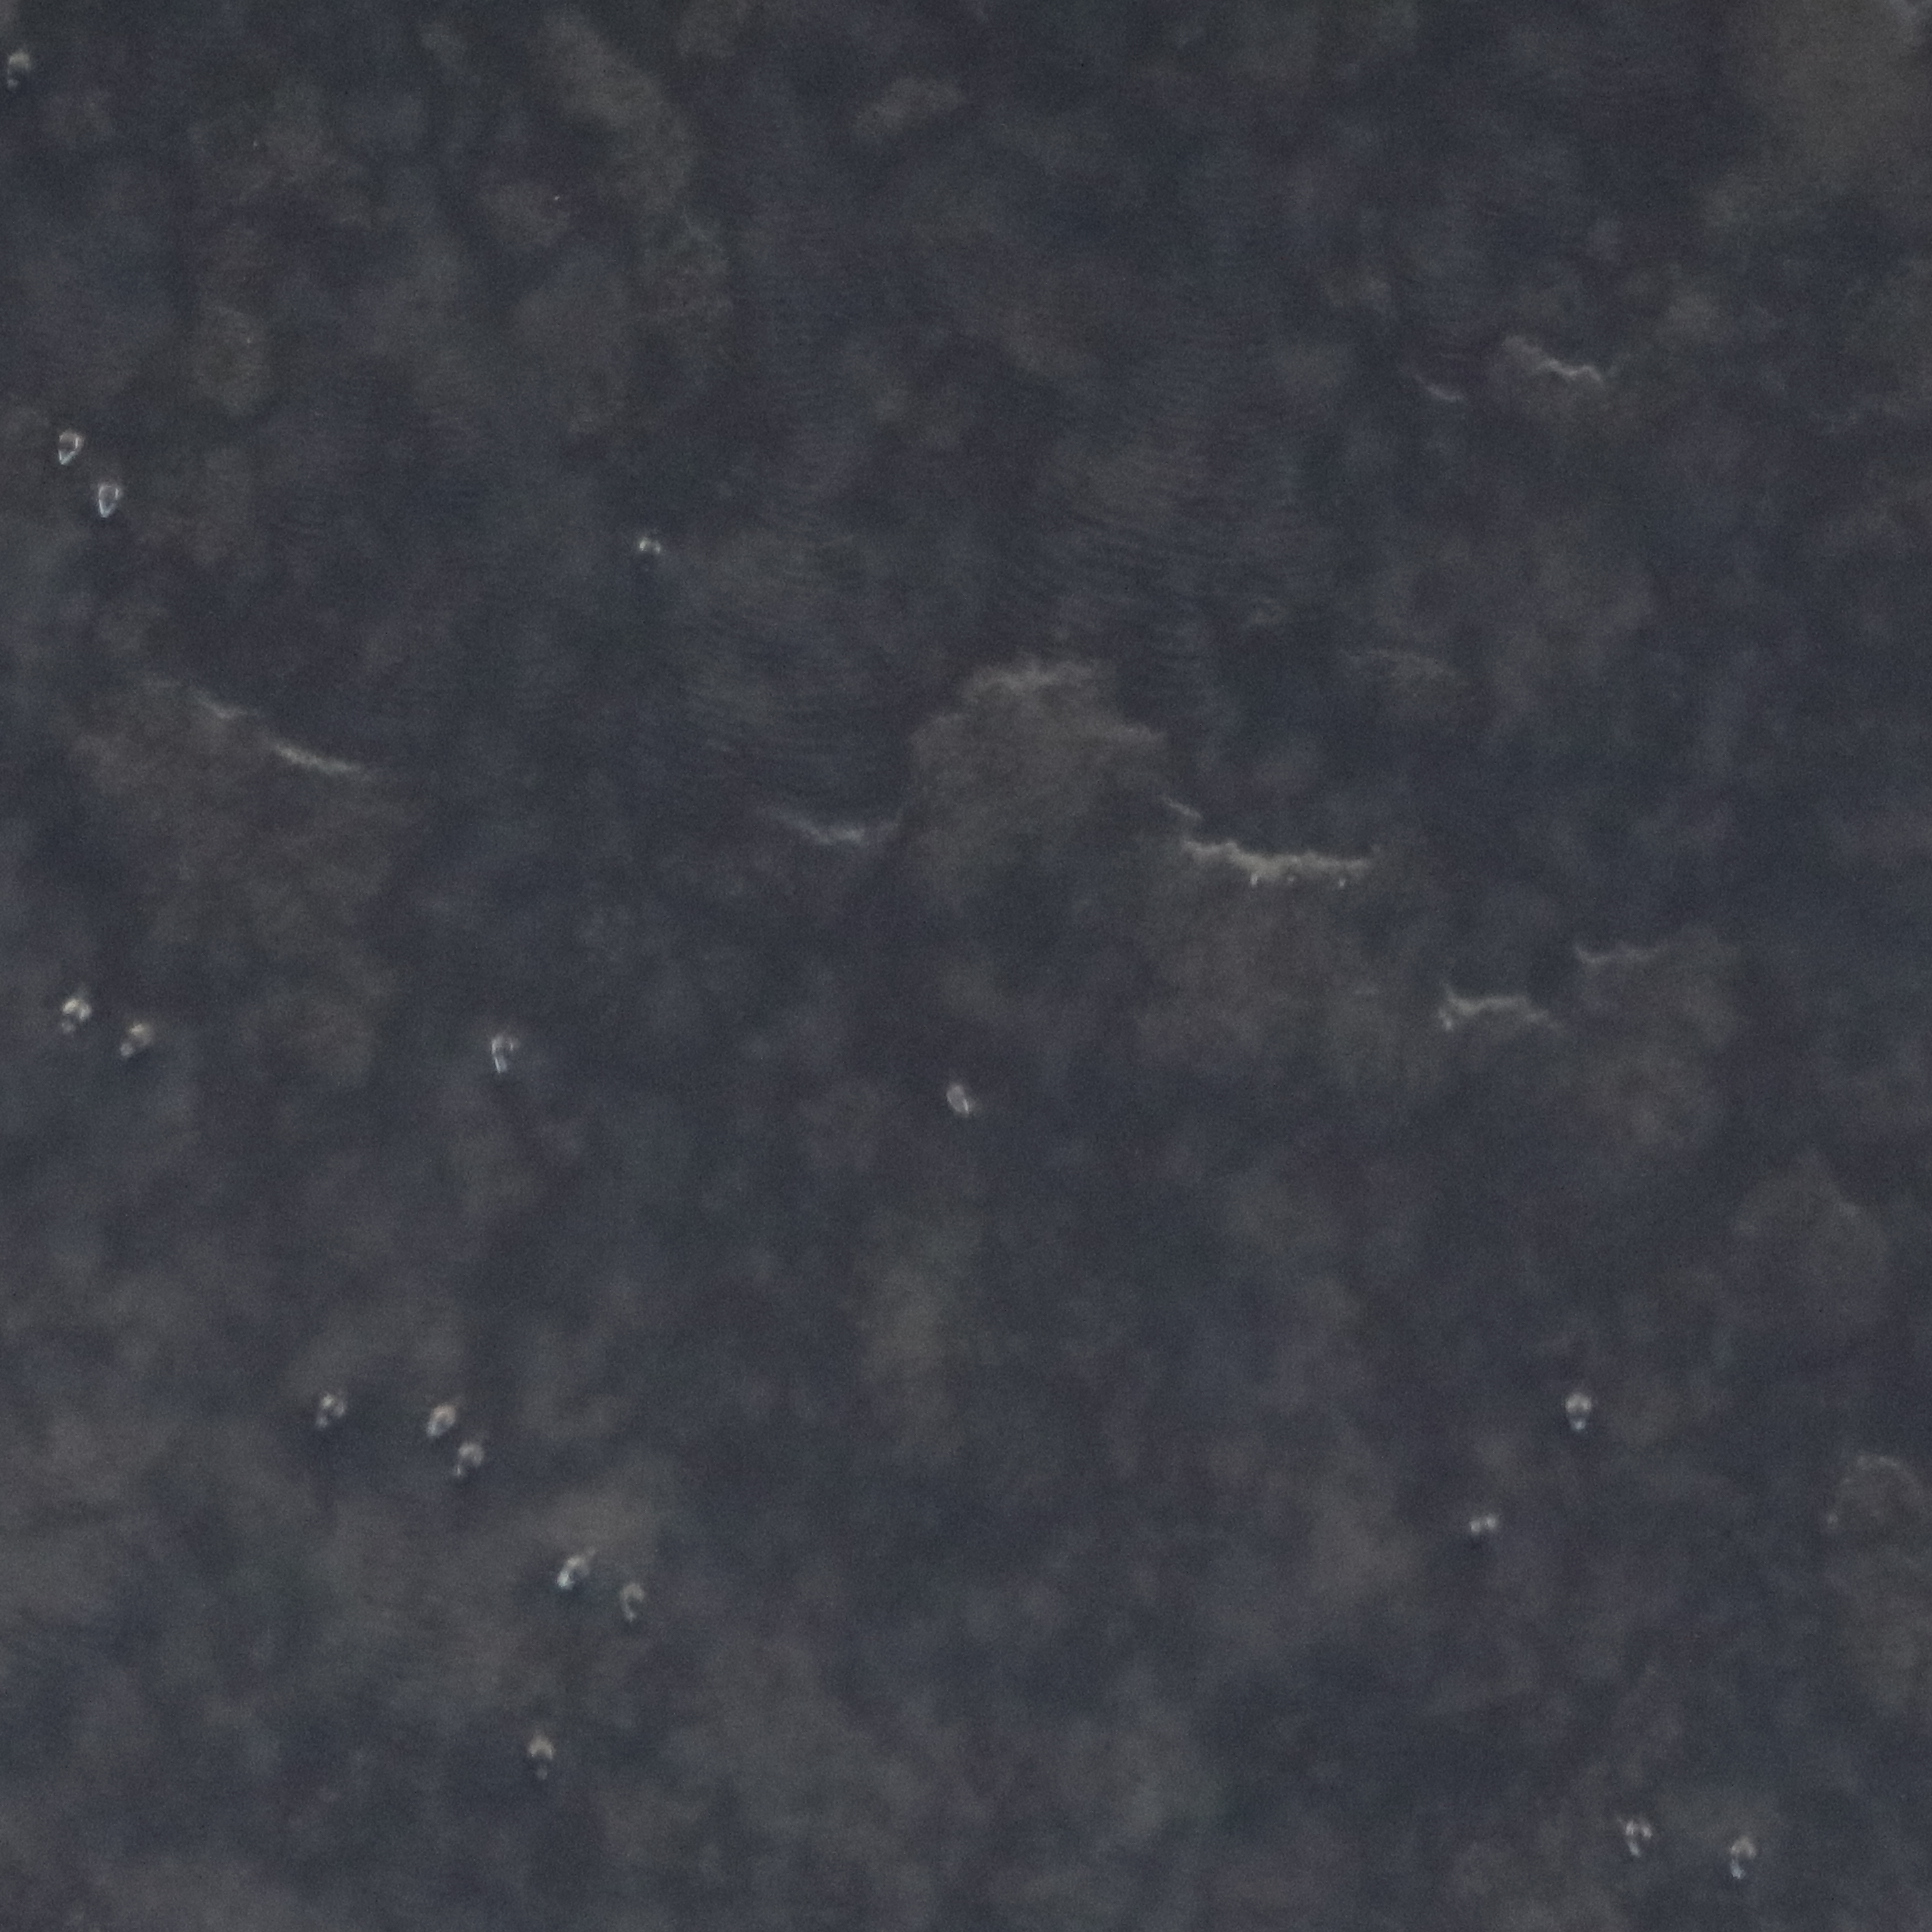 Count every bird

17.